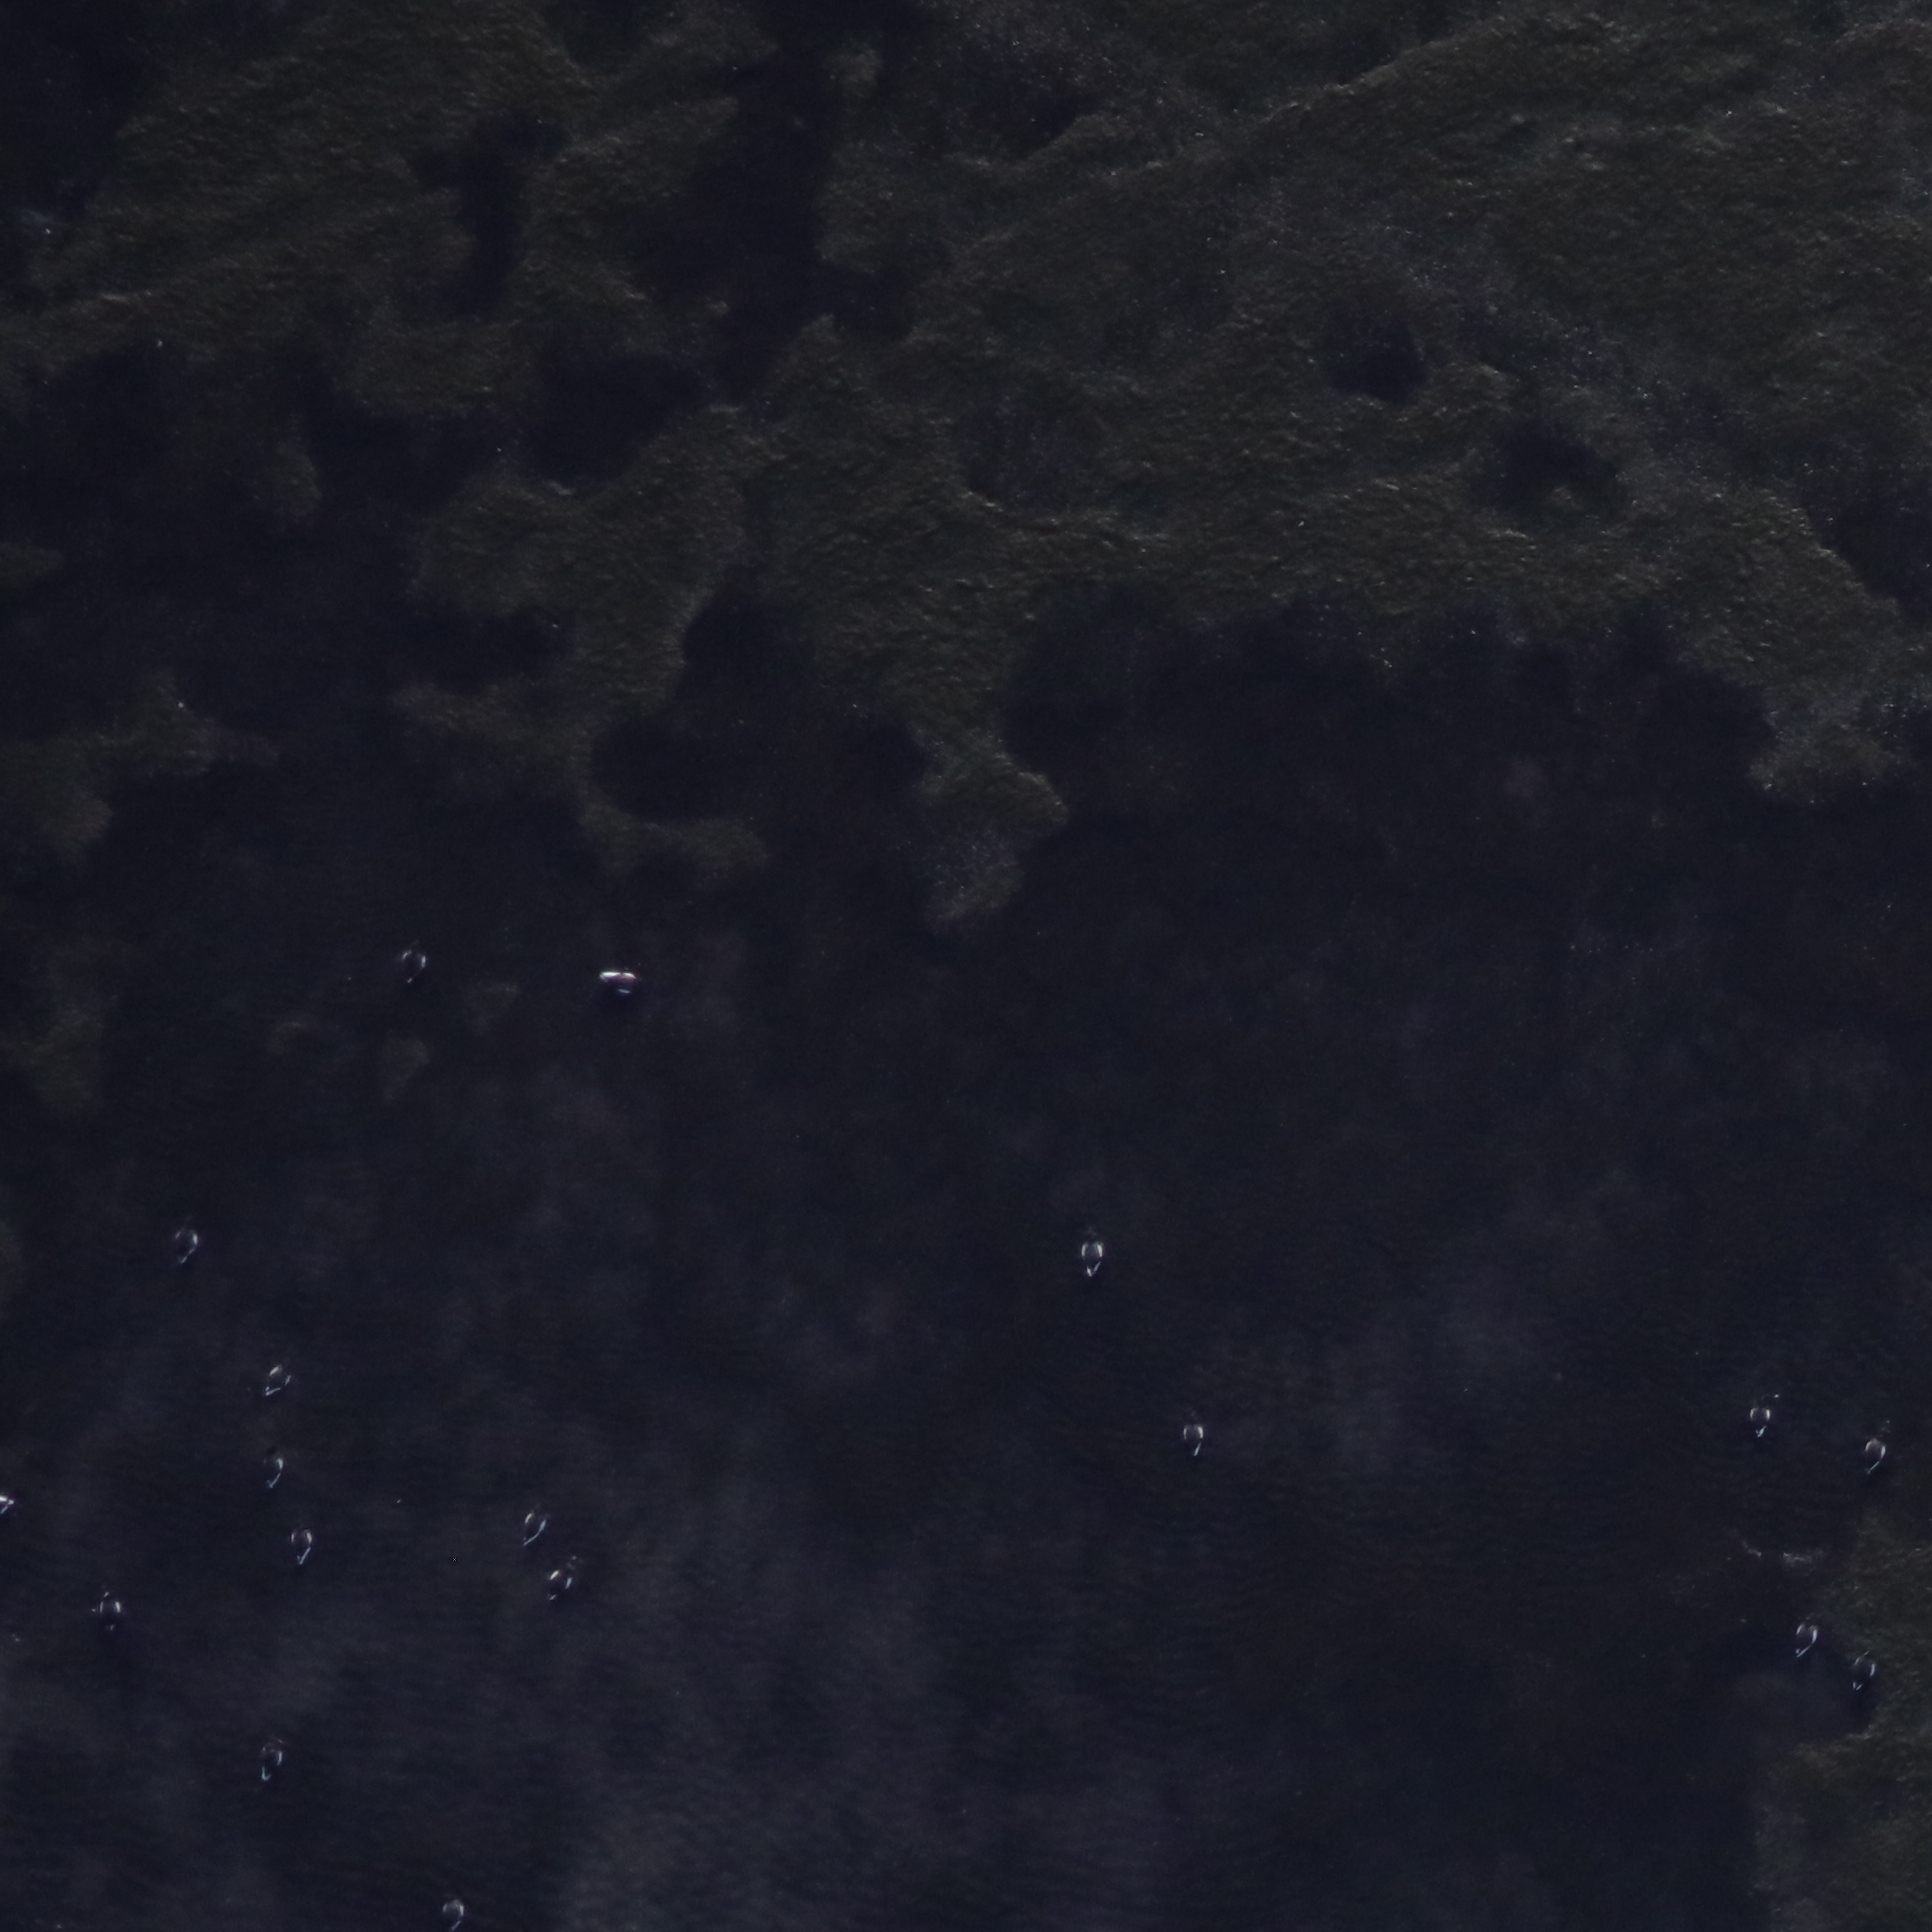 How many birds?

17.